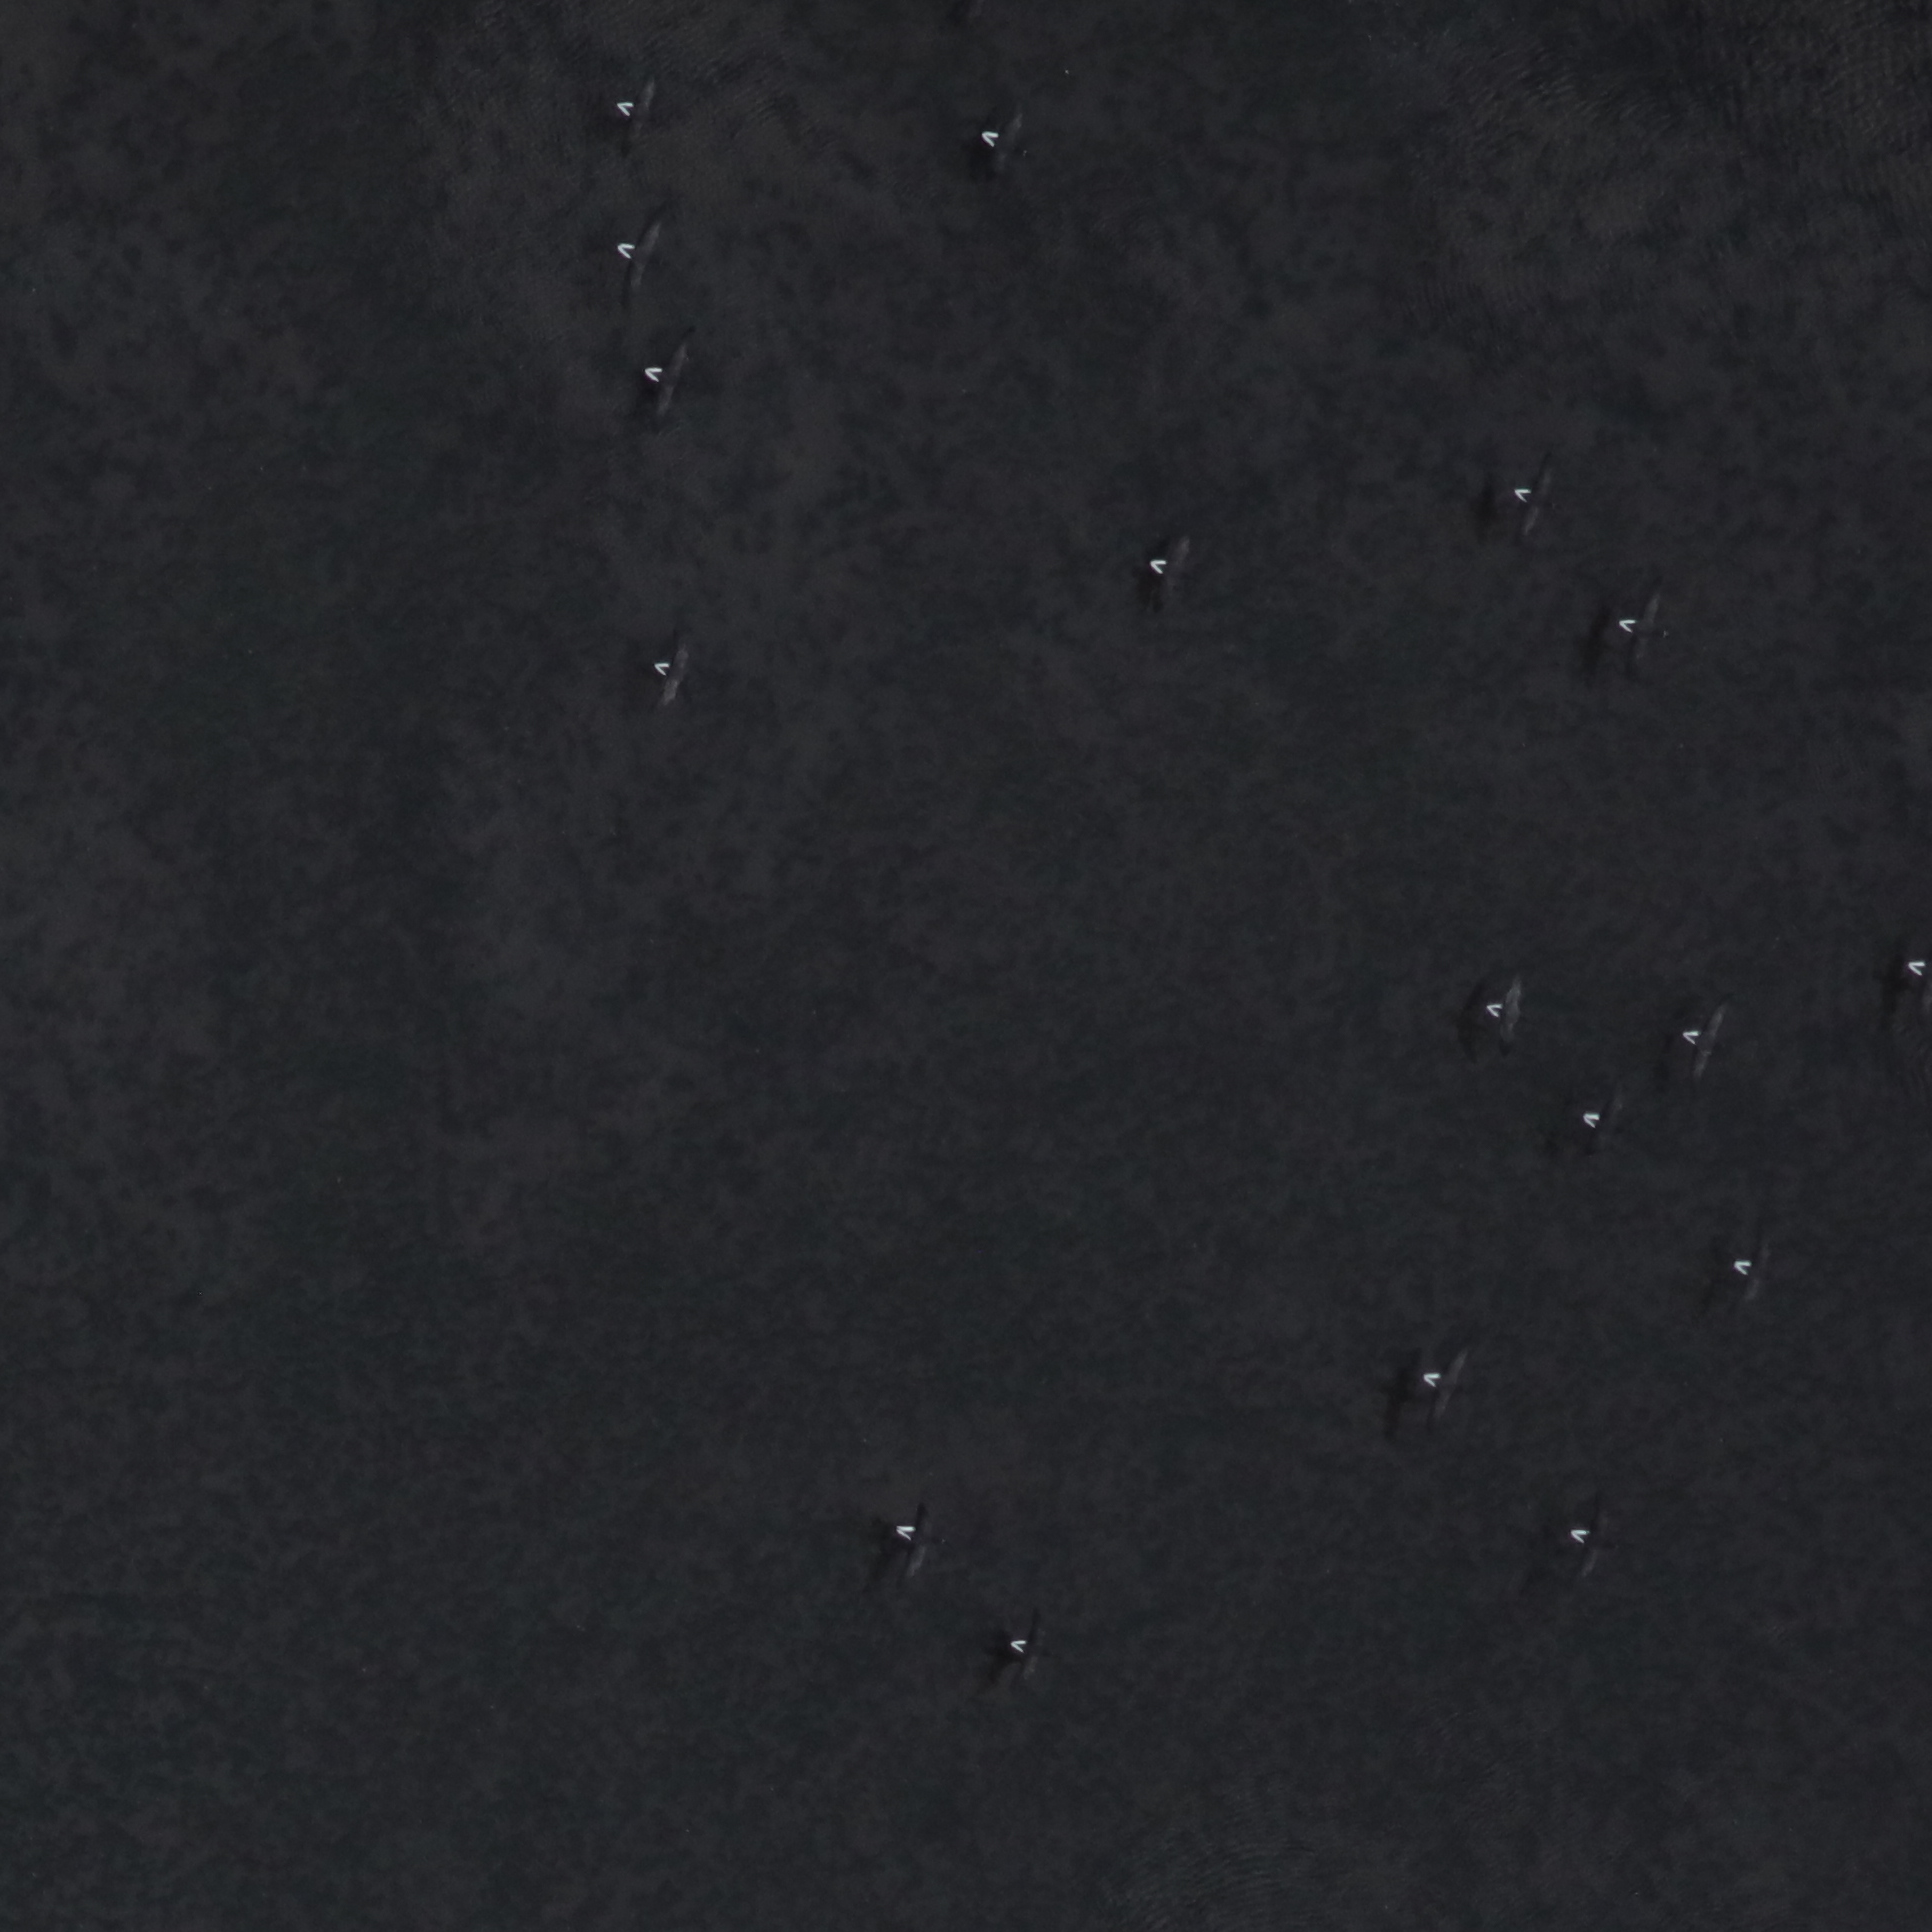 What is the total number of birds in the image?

16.